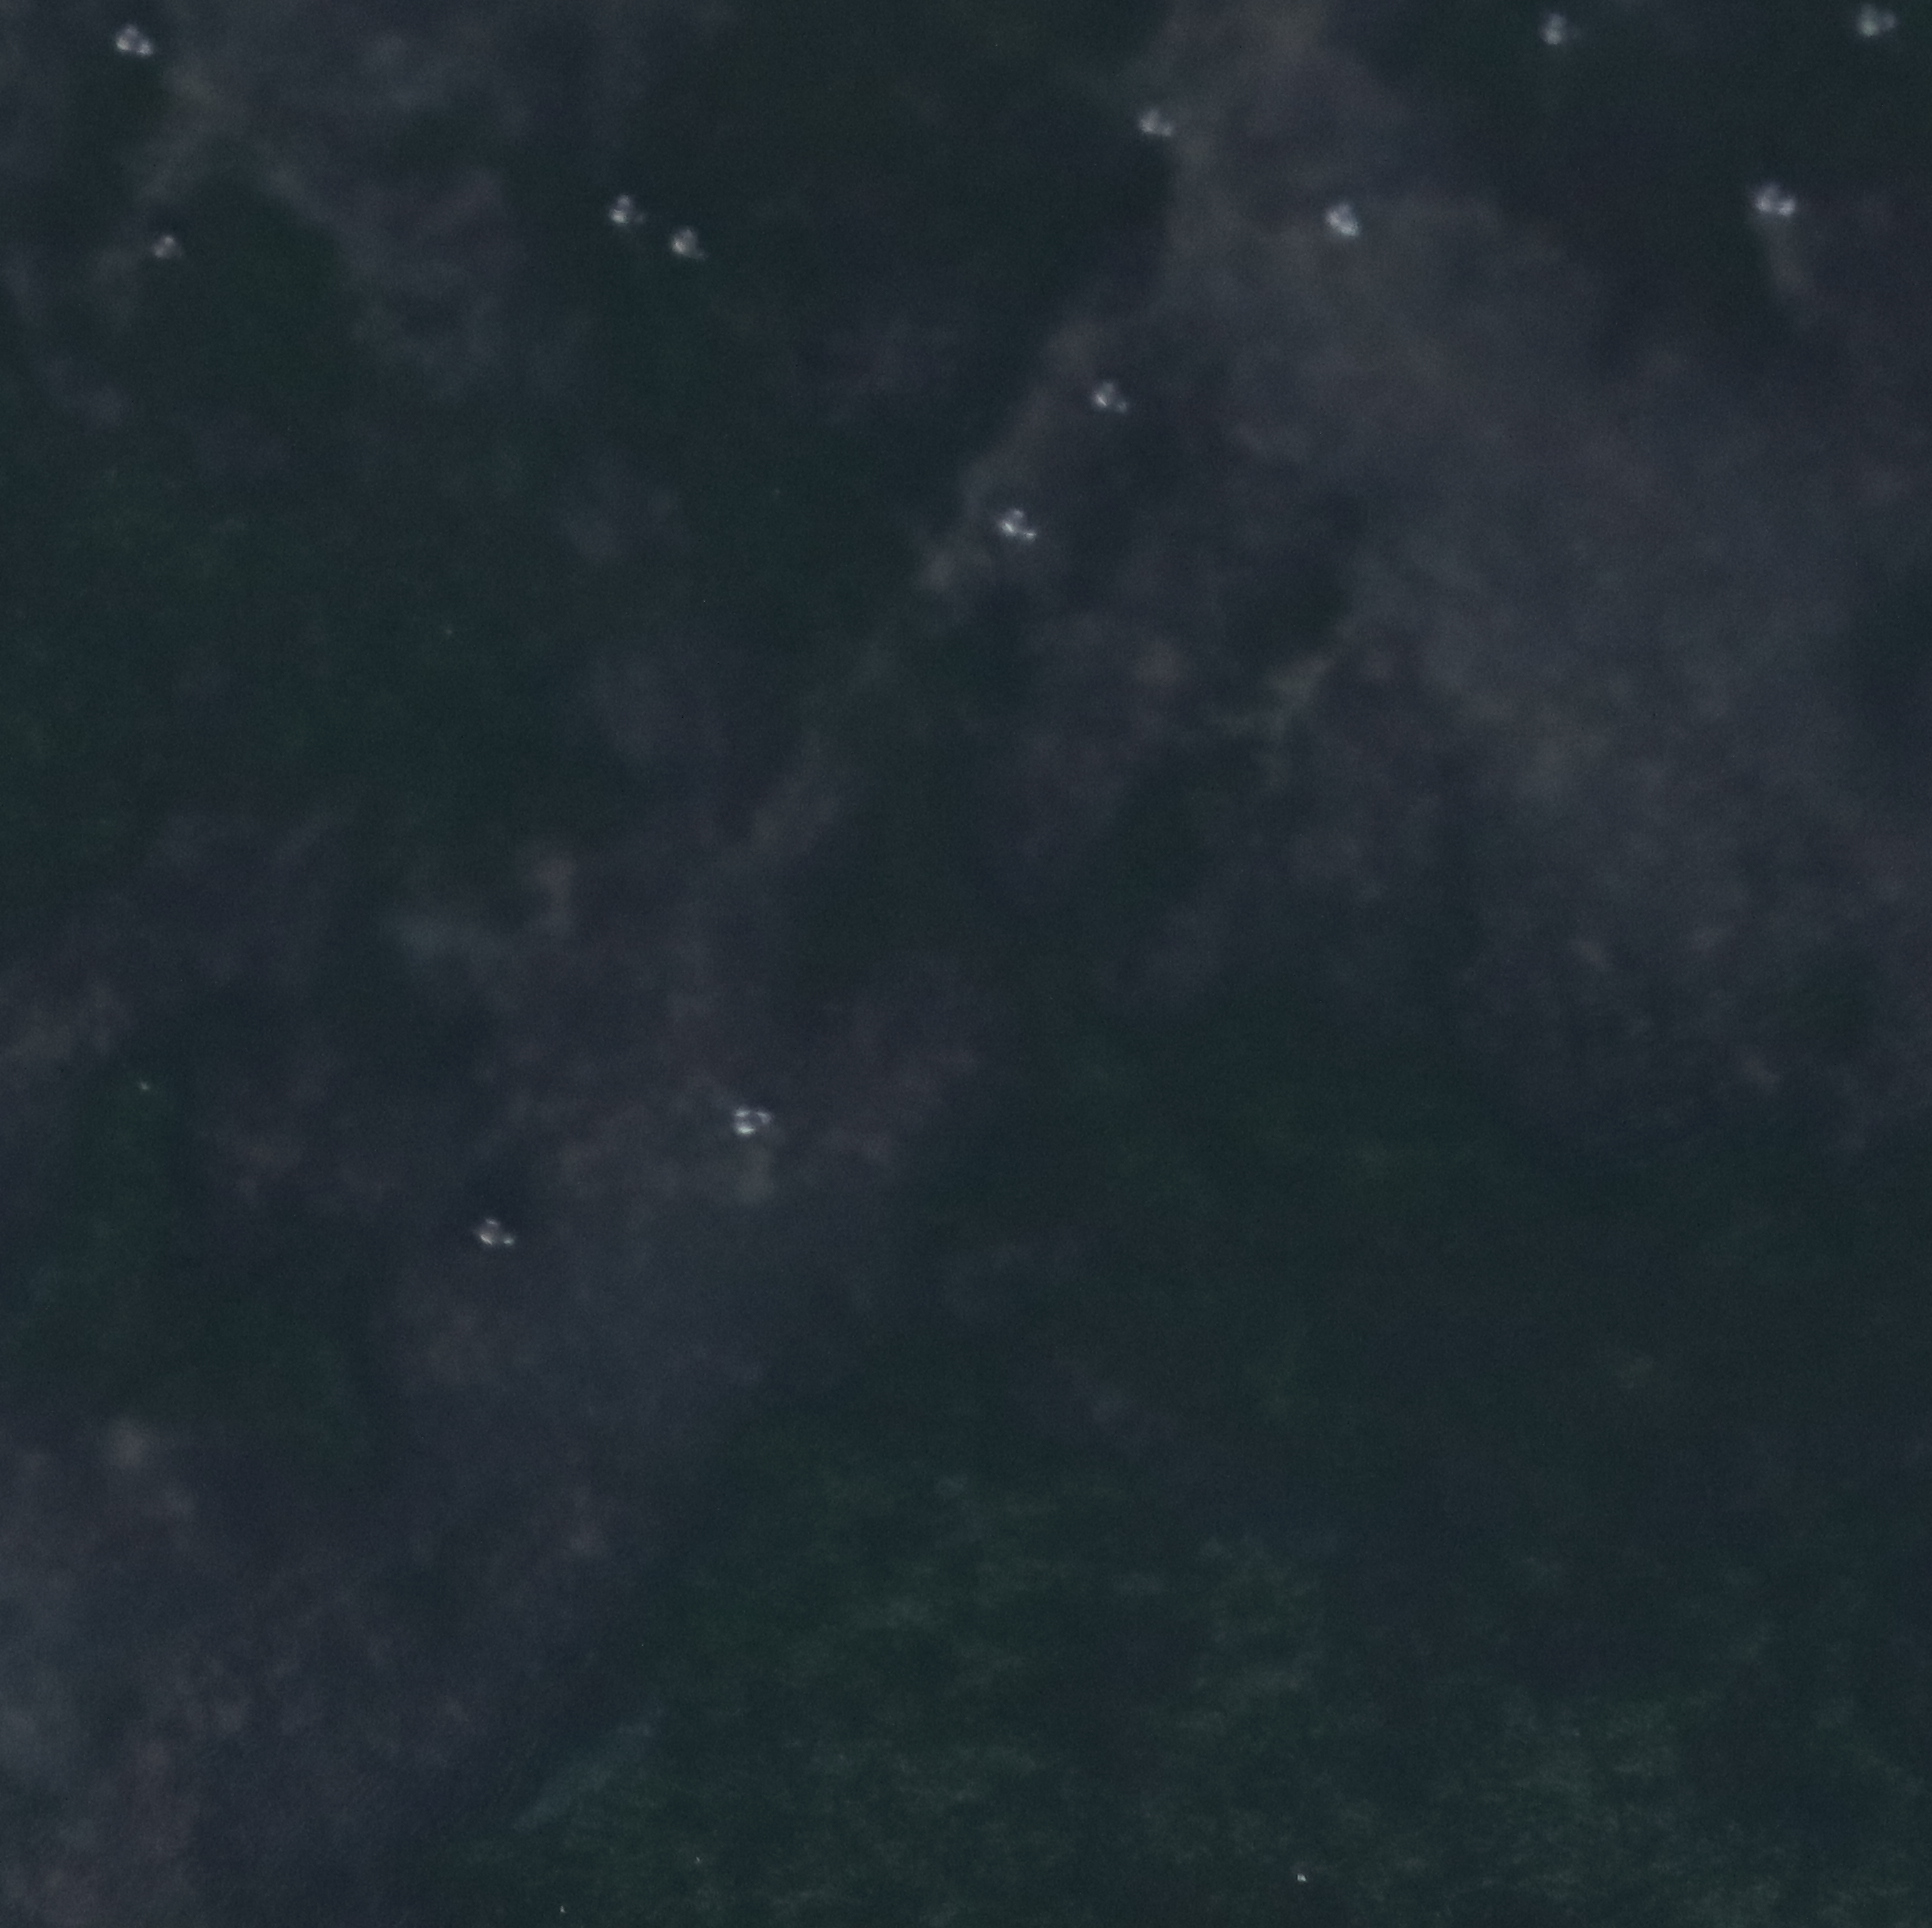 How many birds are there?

13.